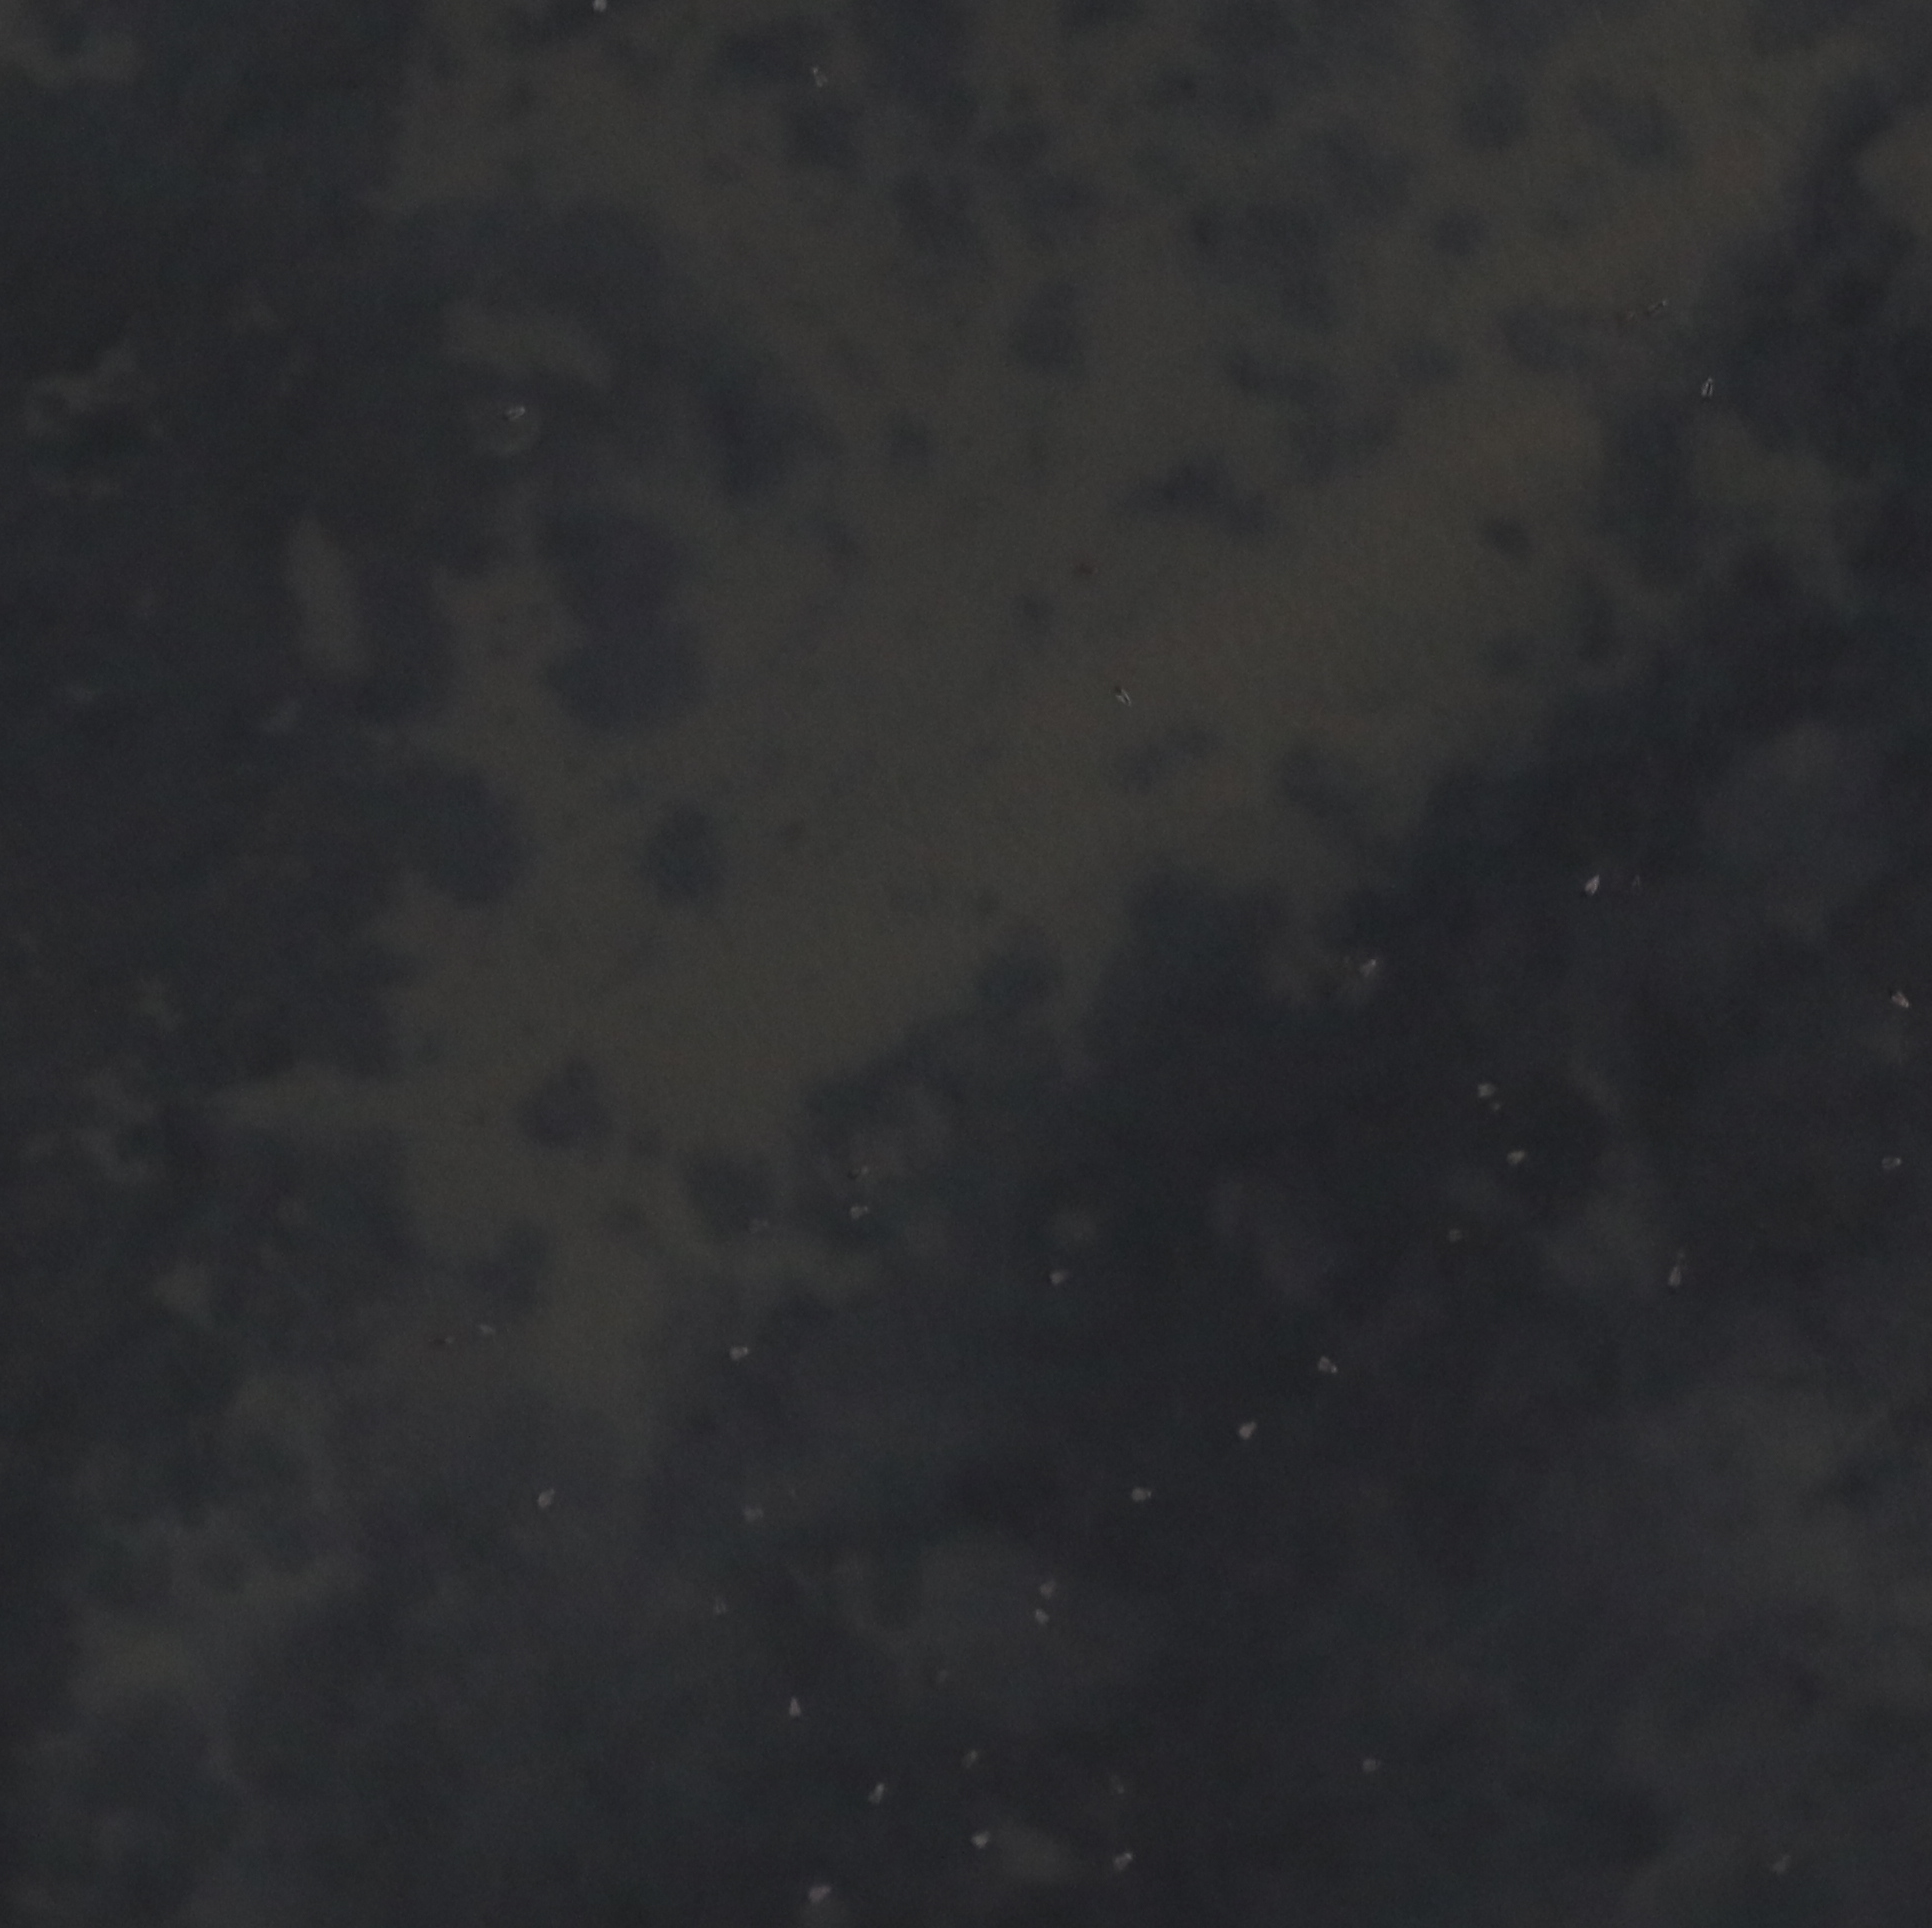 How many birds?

41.